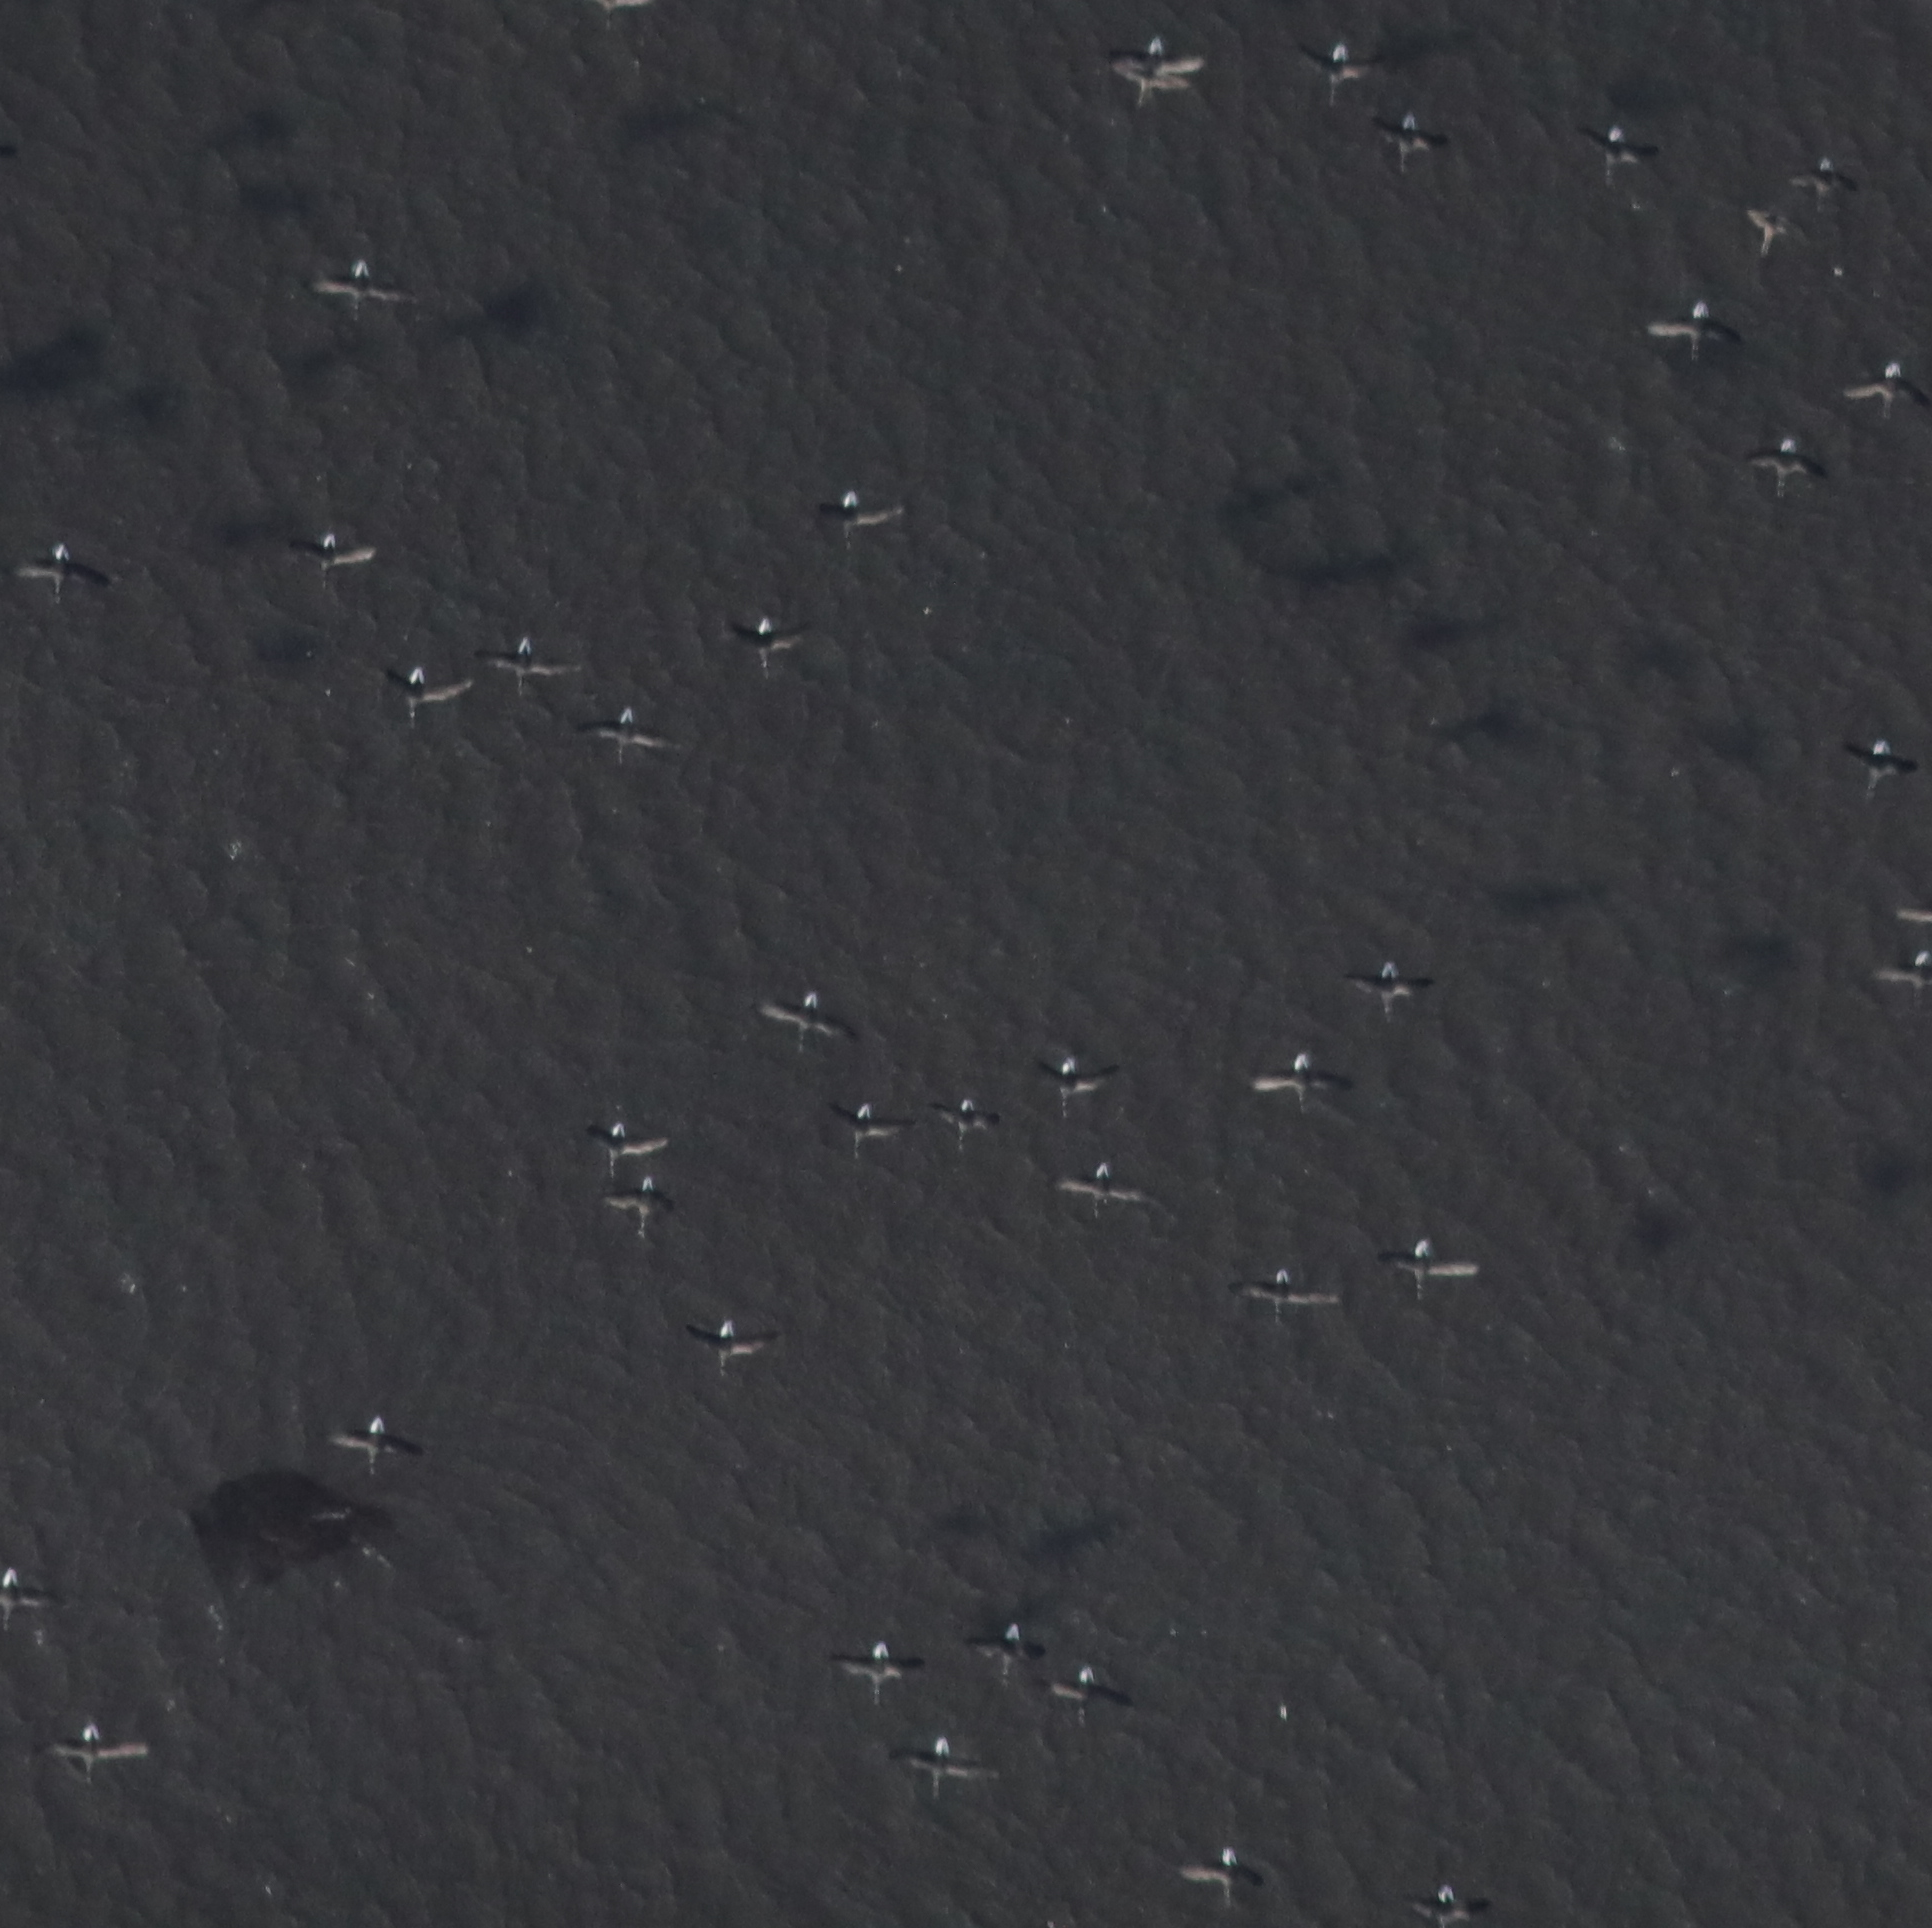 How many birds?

41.